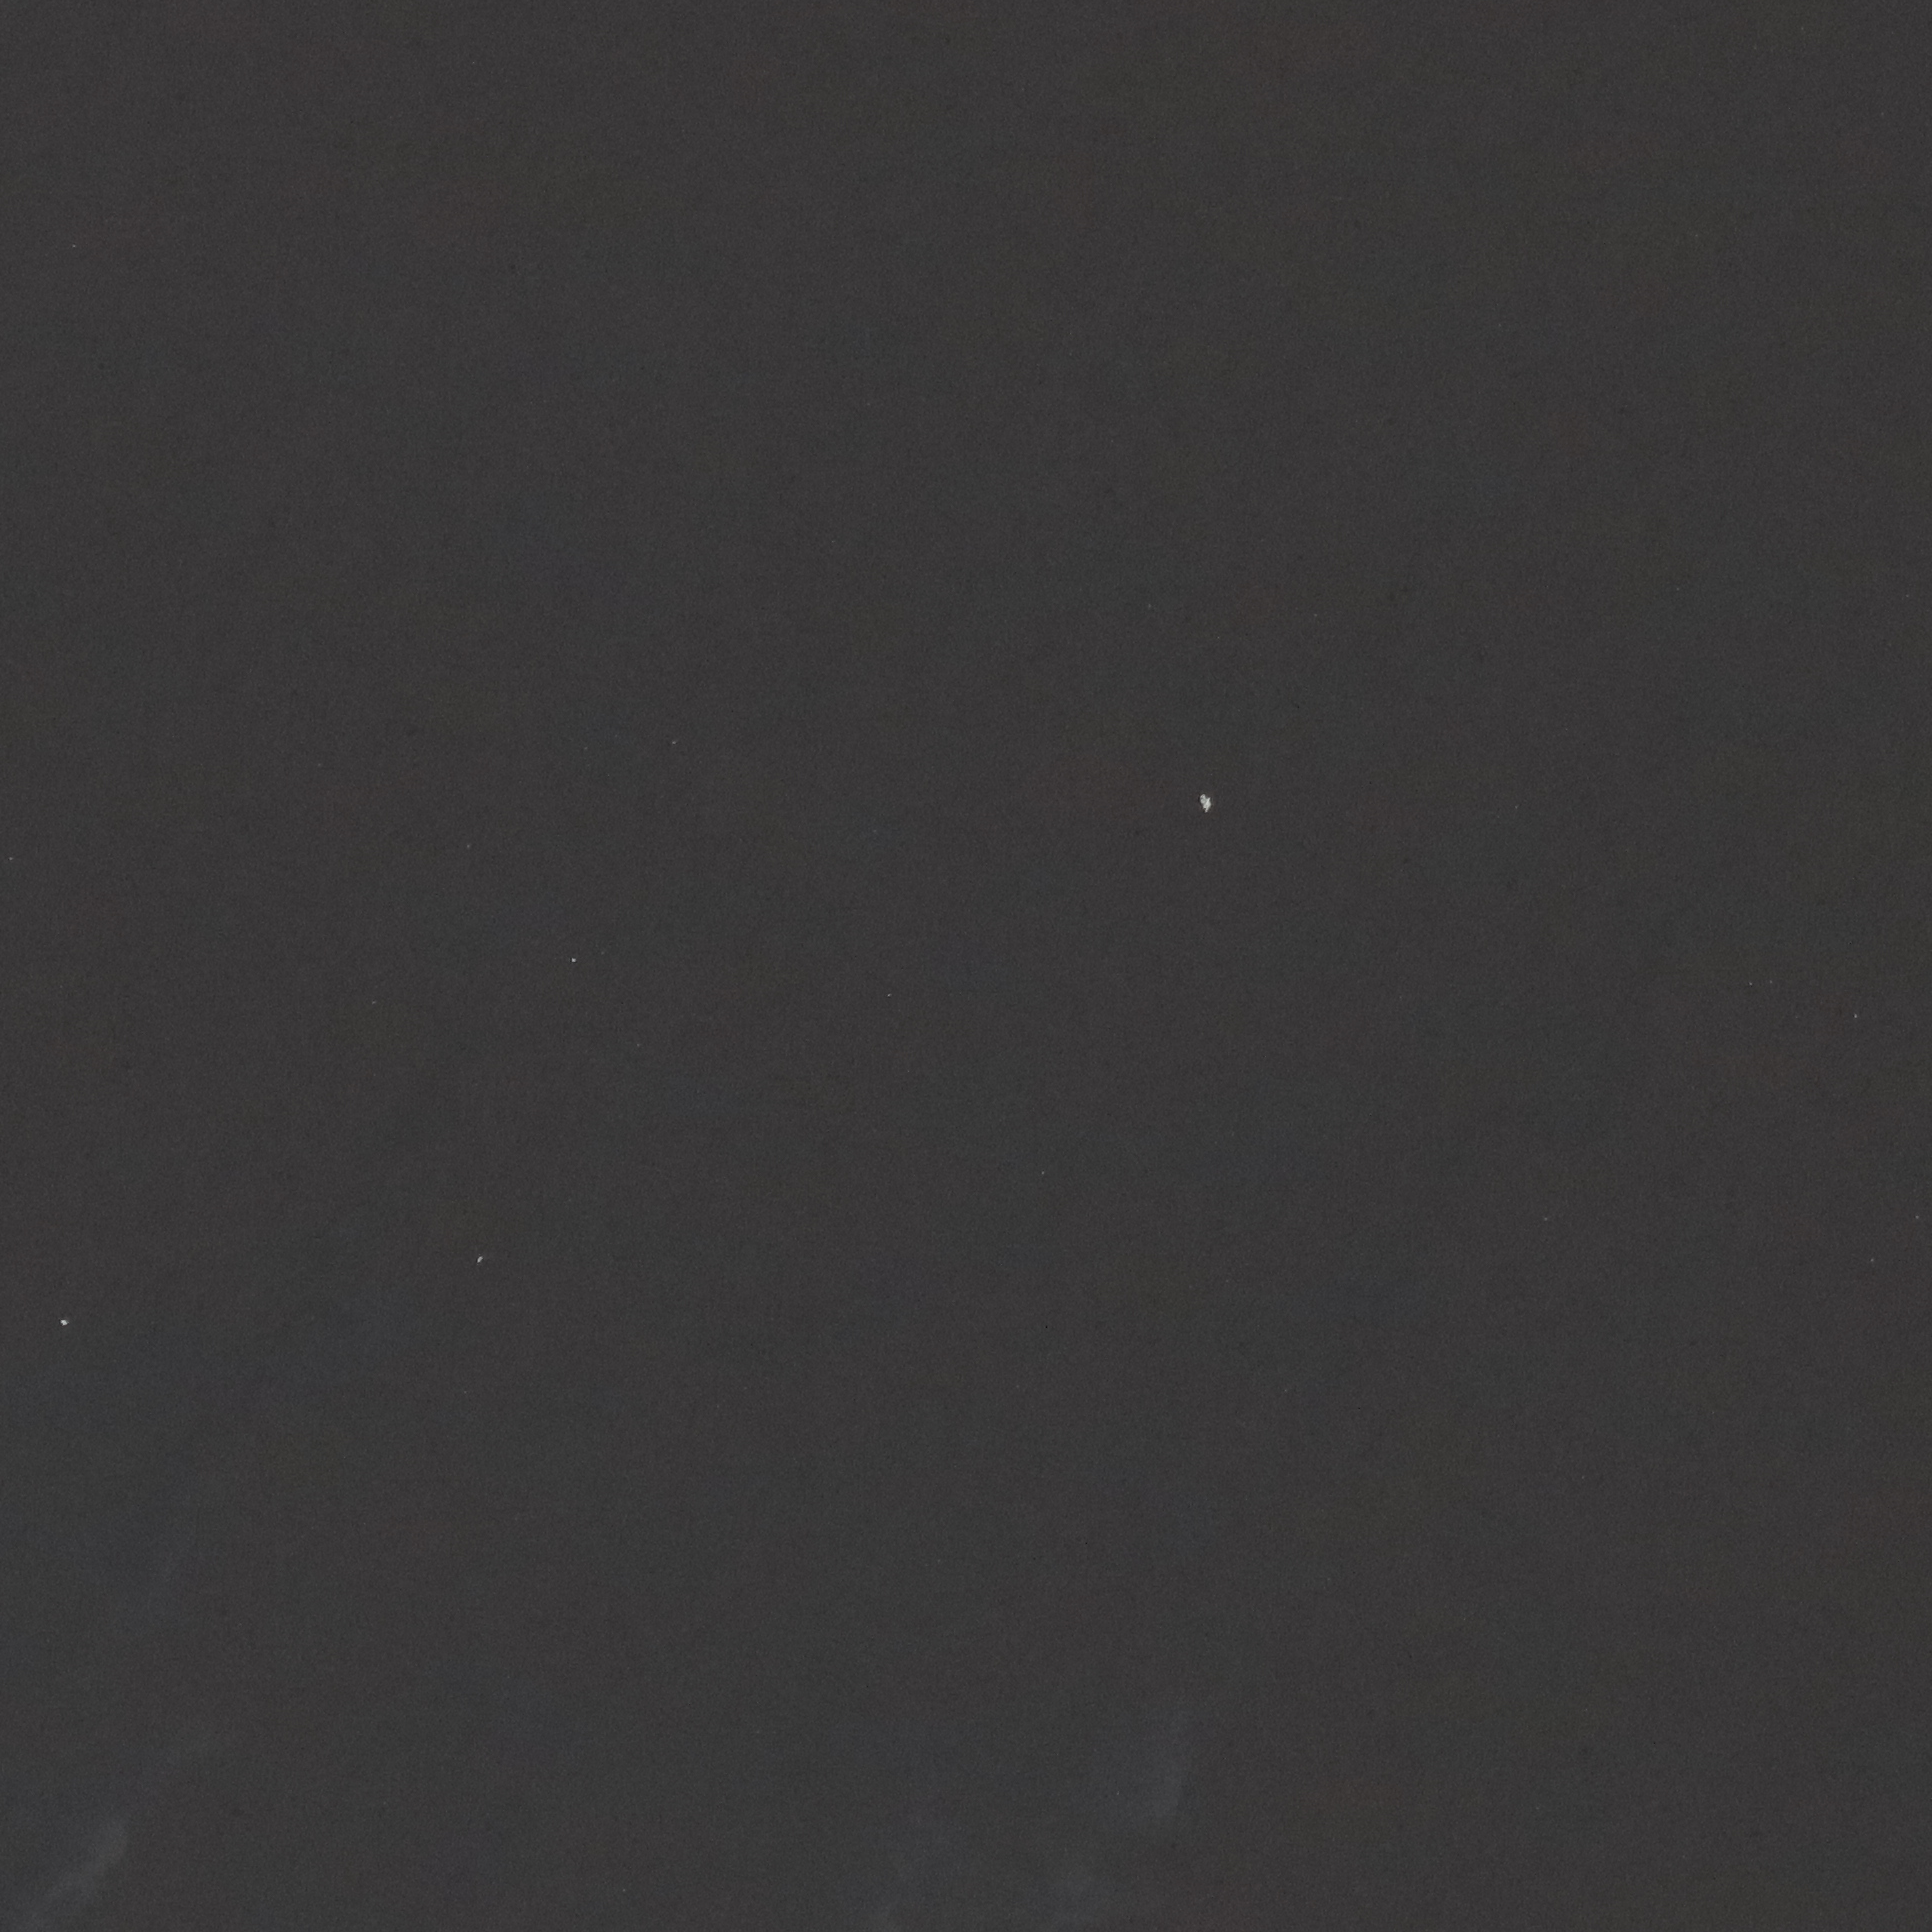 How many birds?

0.